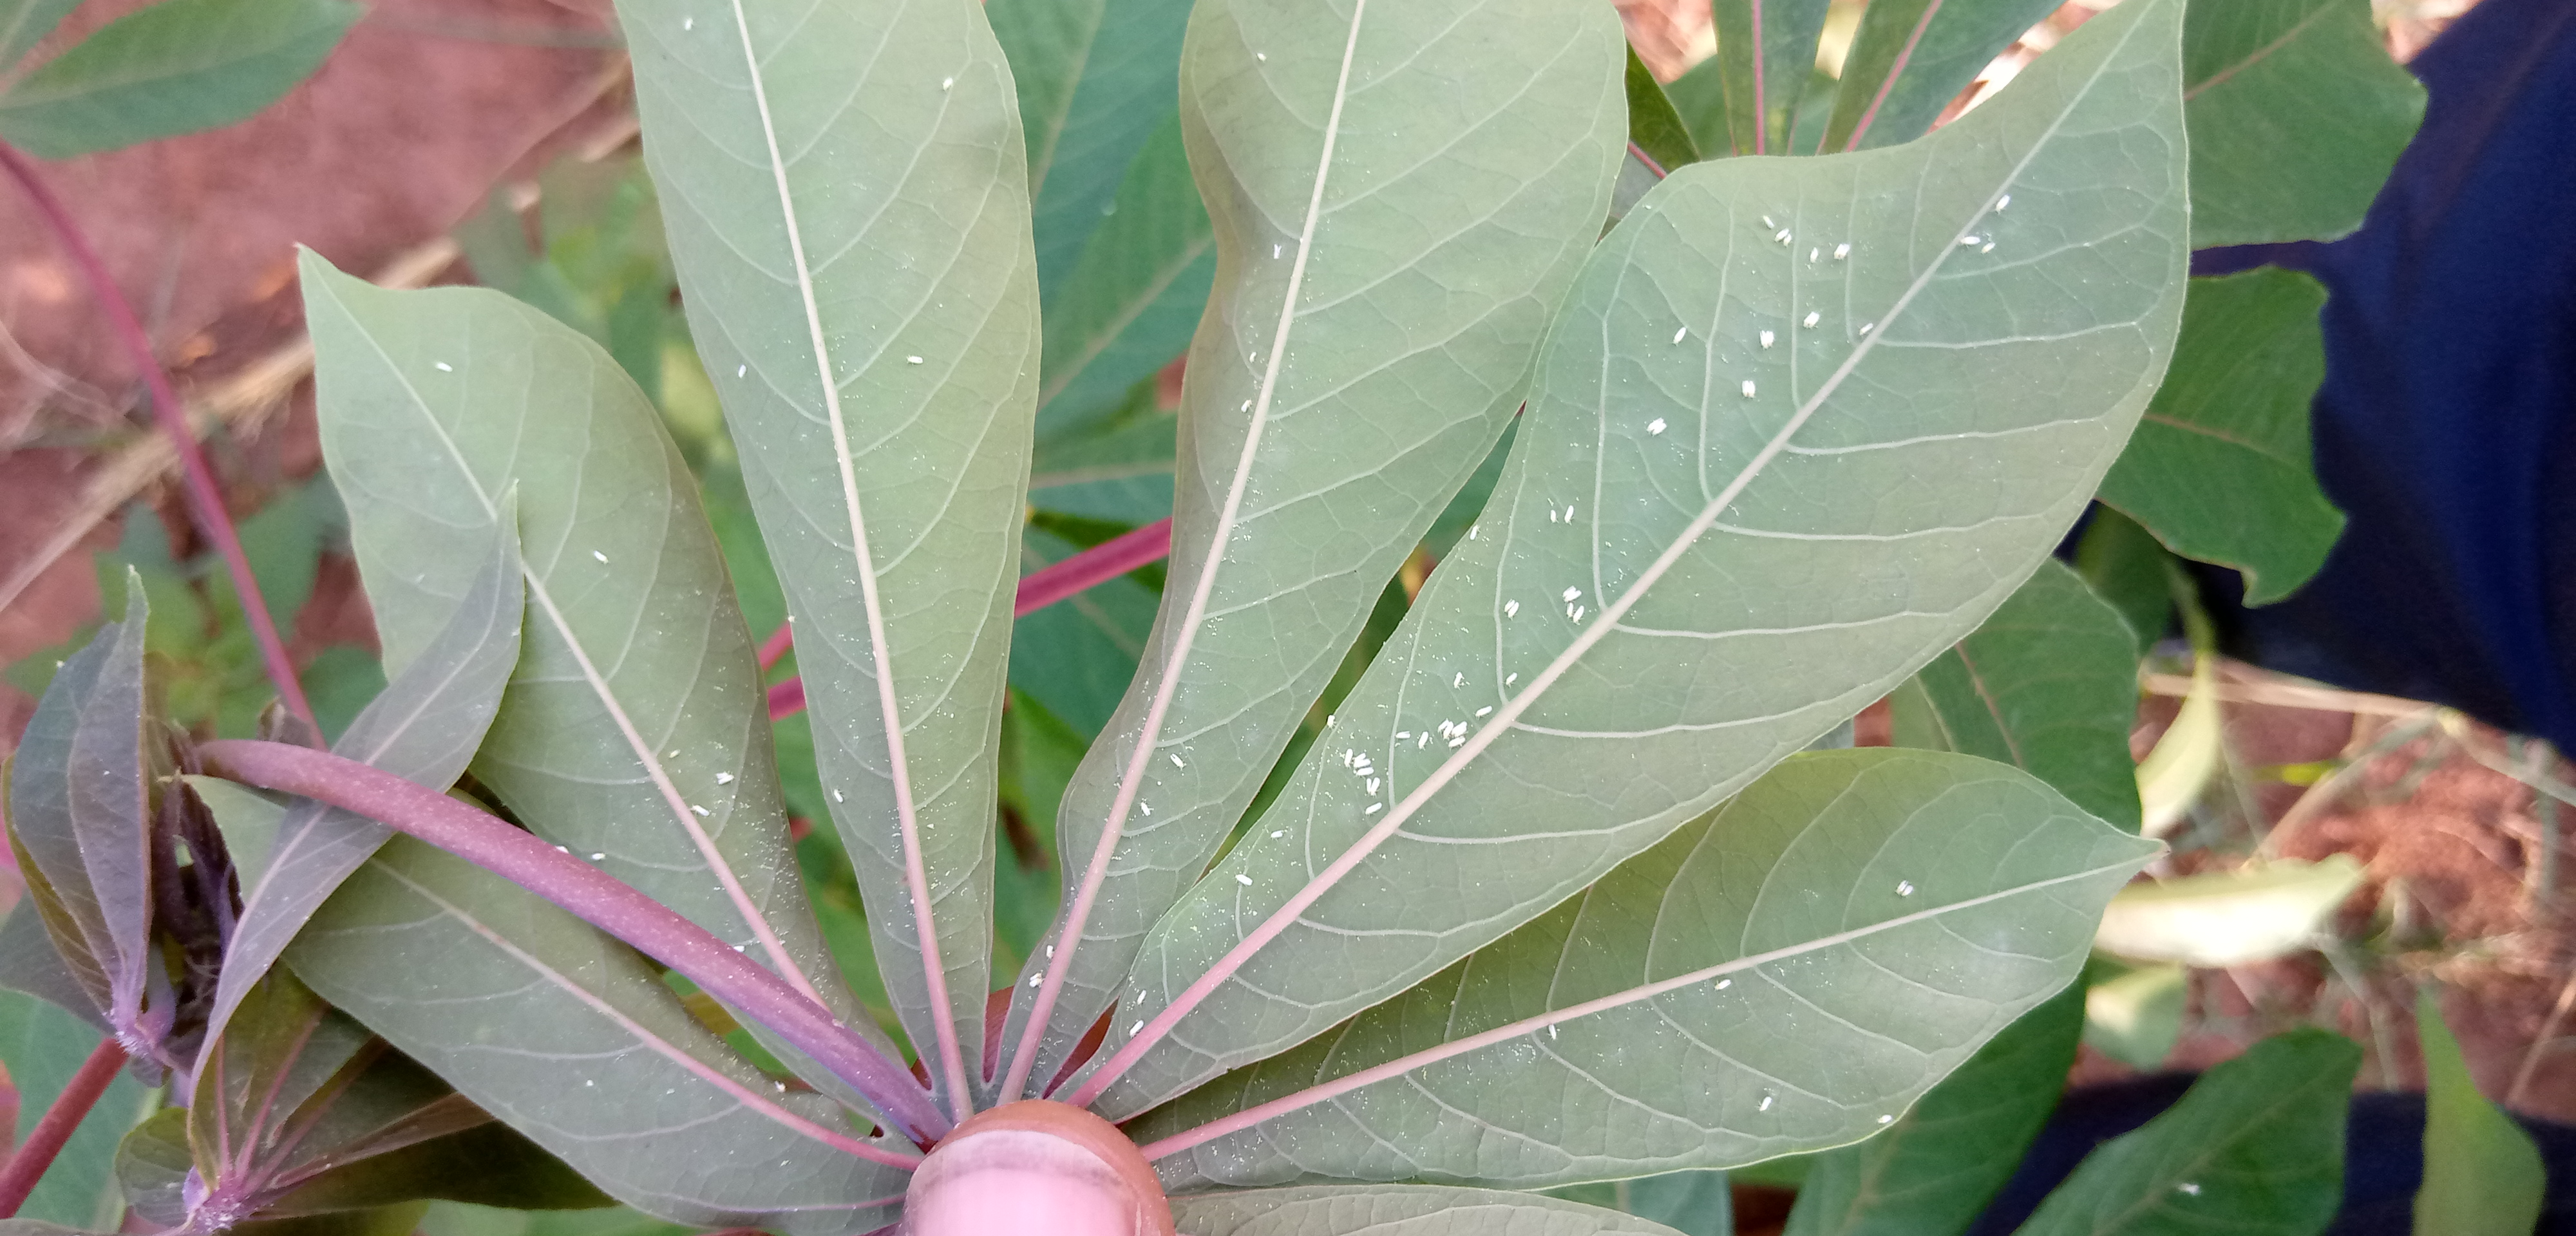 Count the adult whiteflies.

78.